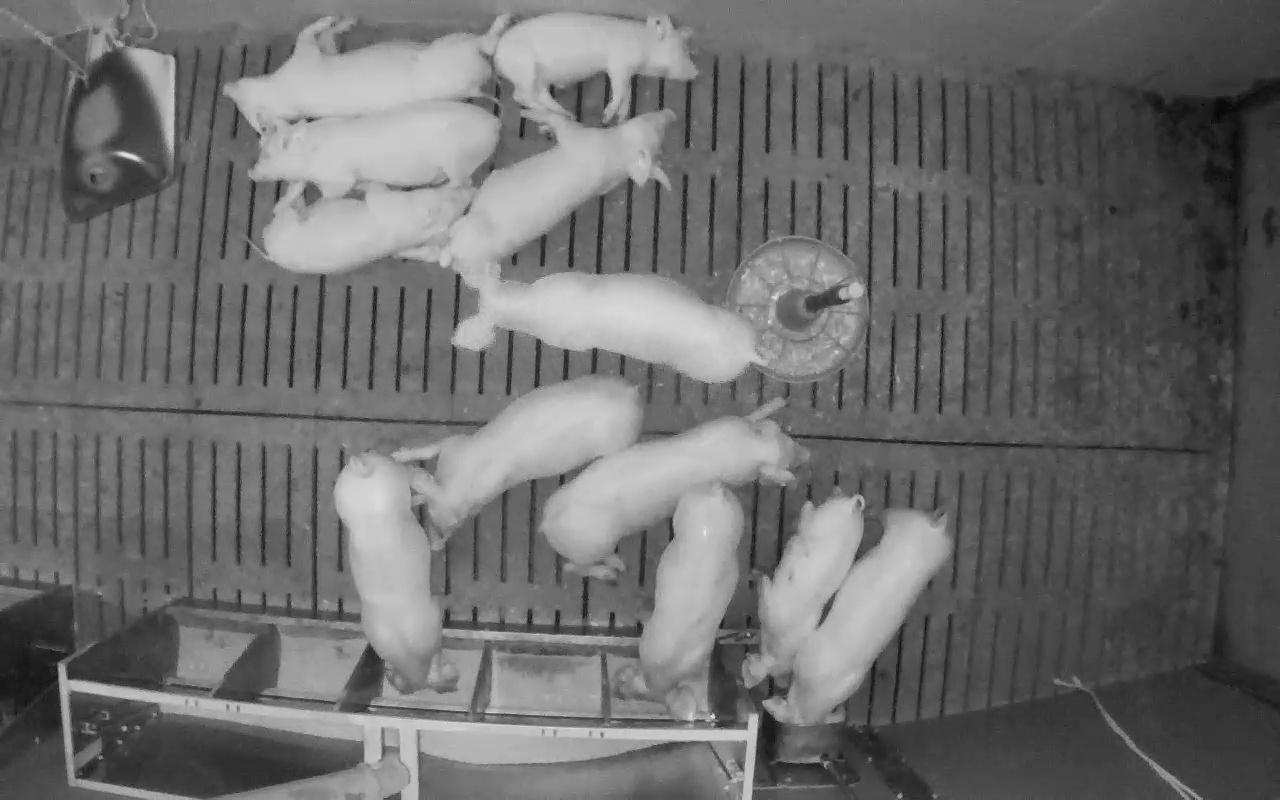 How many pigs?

12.